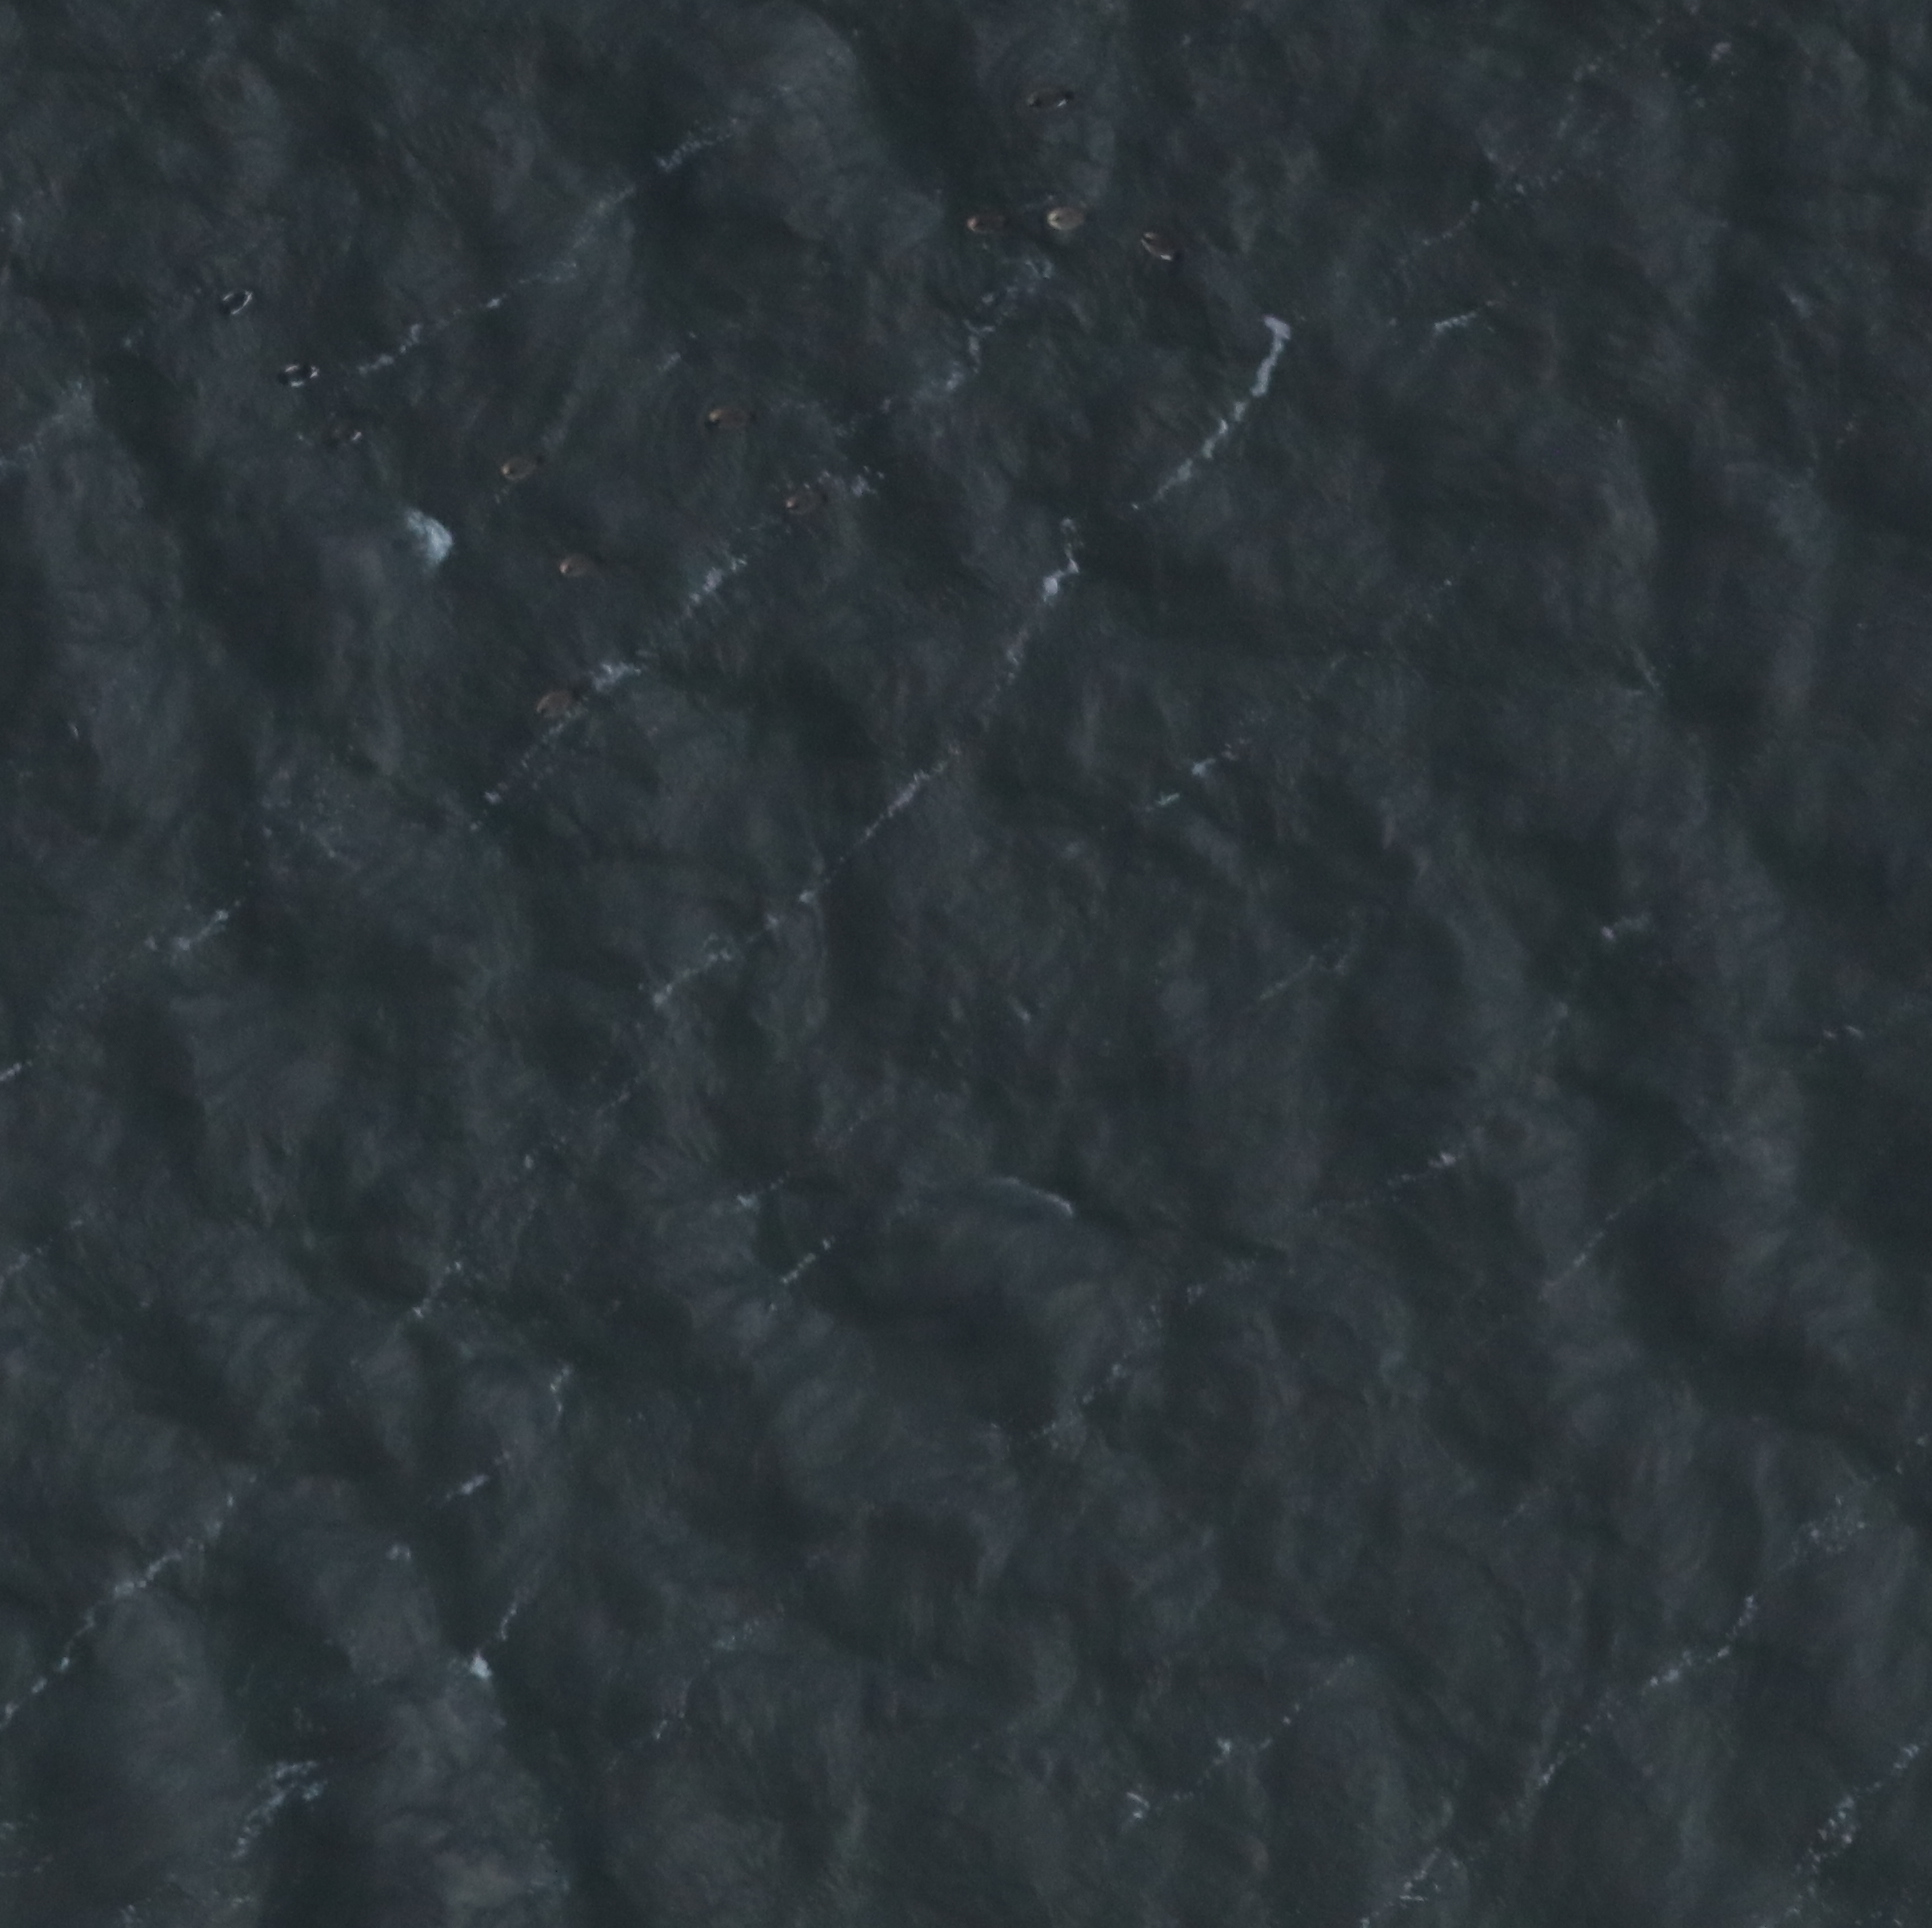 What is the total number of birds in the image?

12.